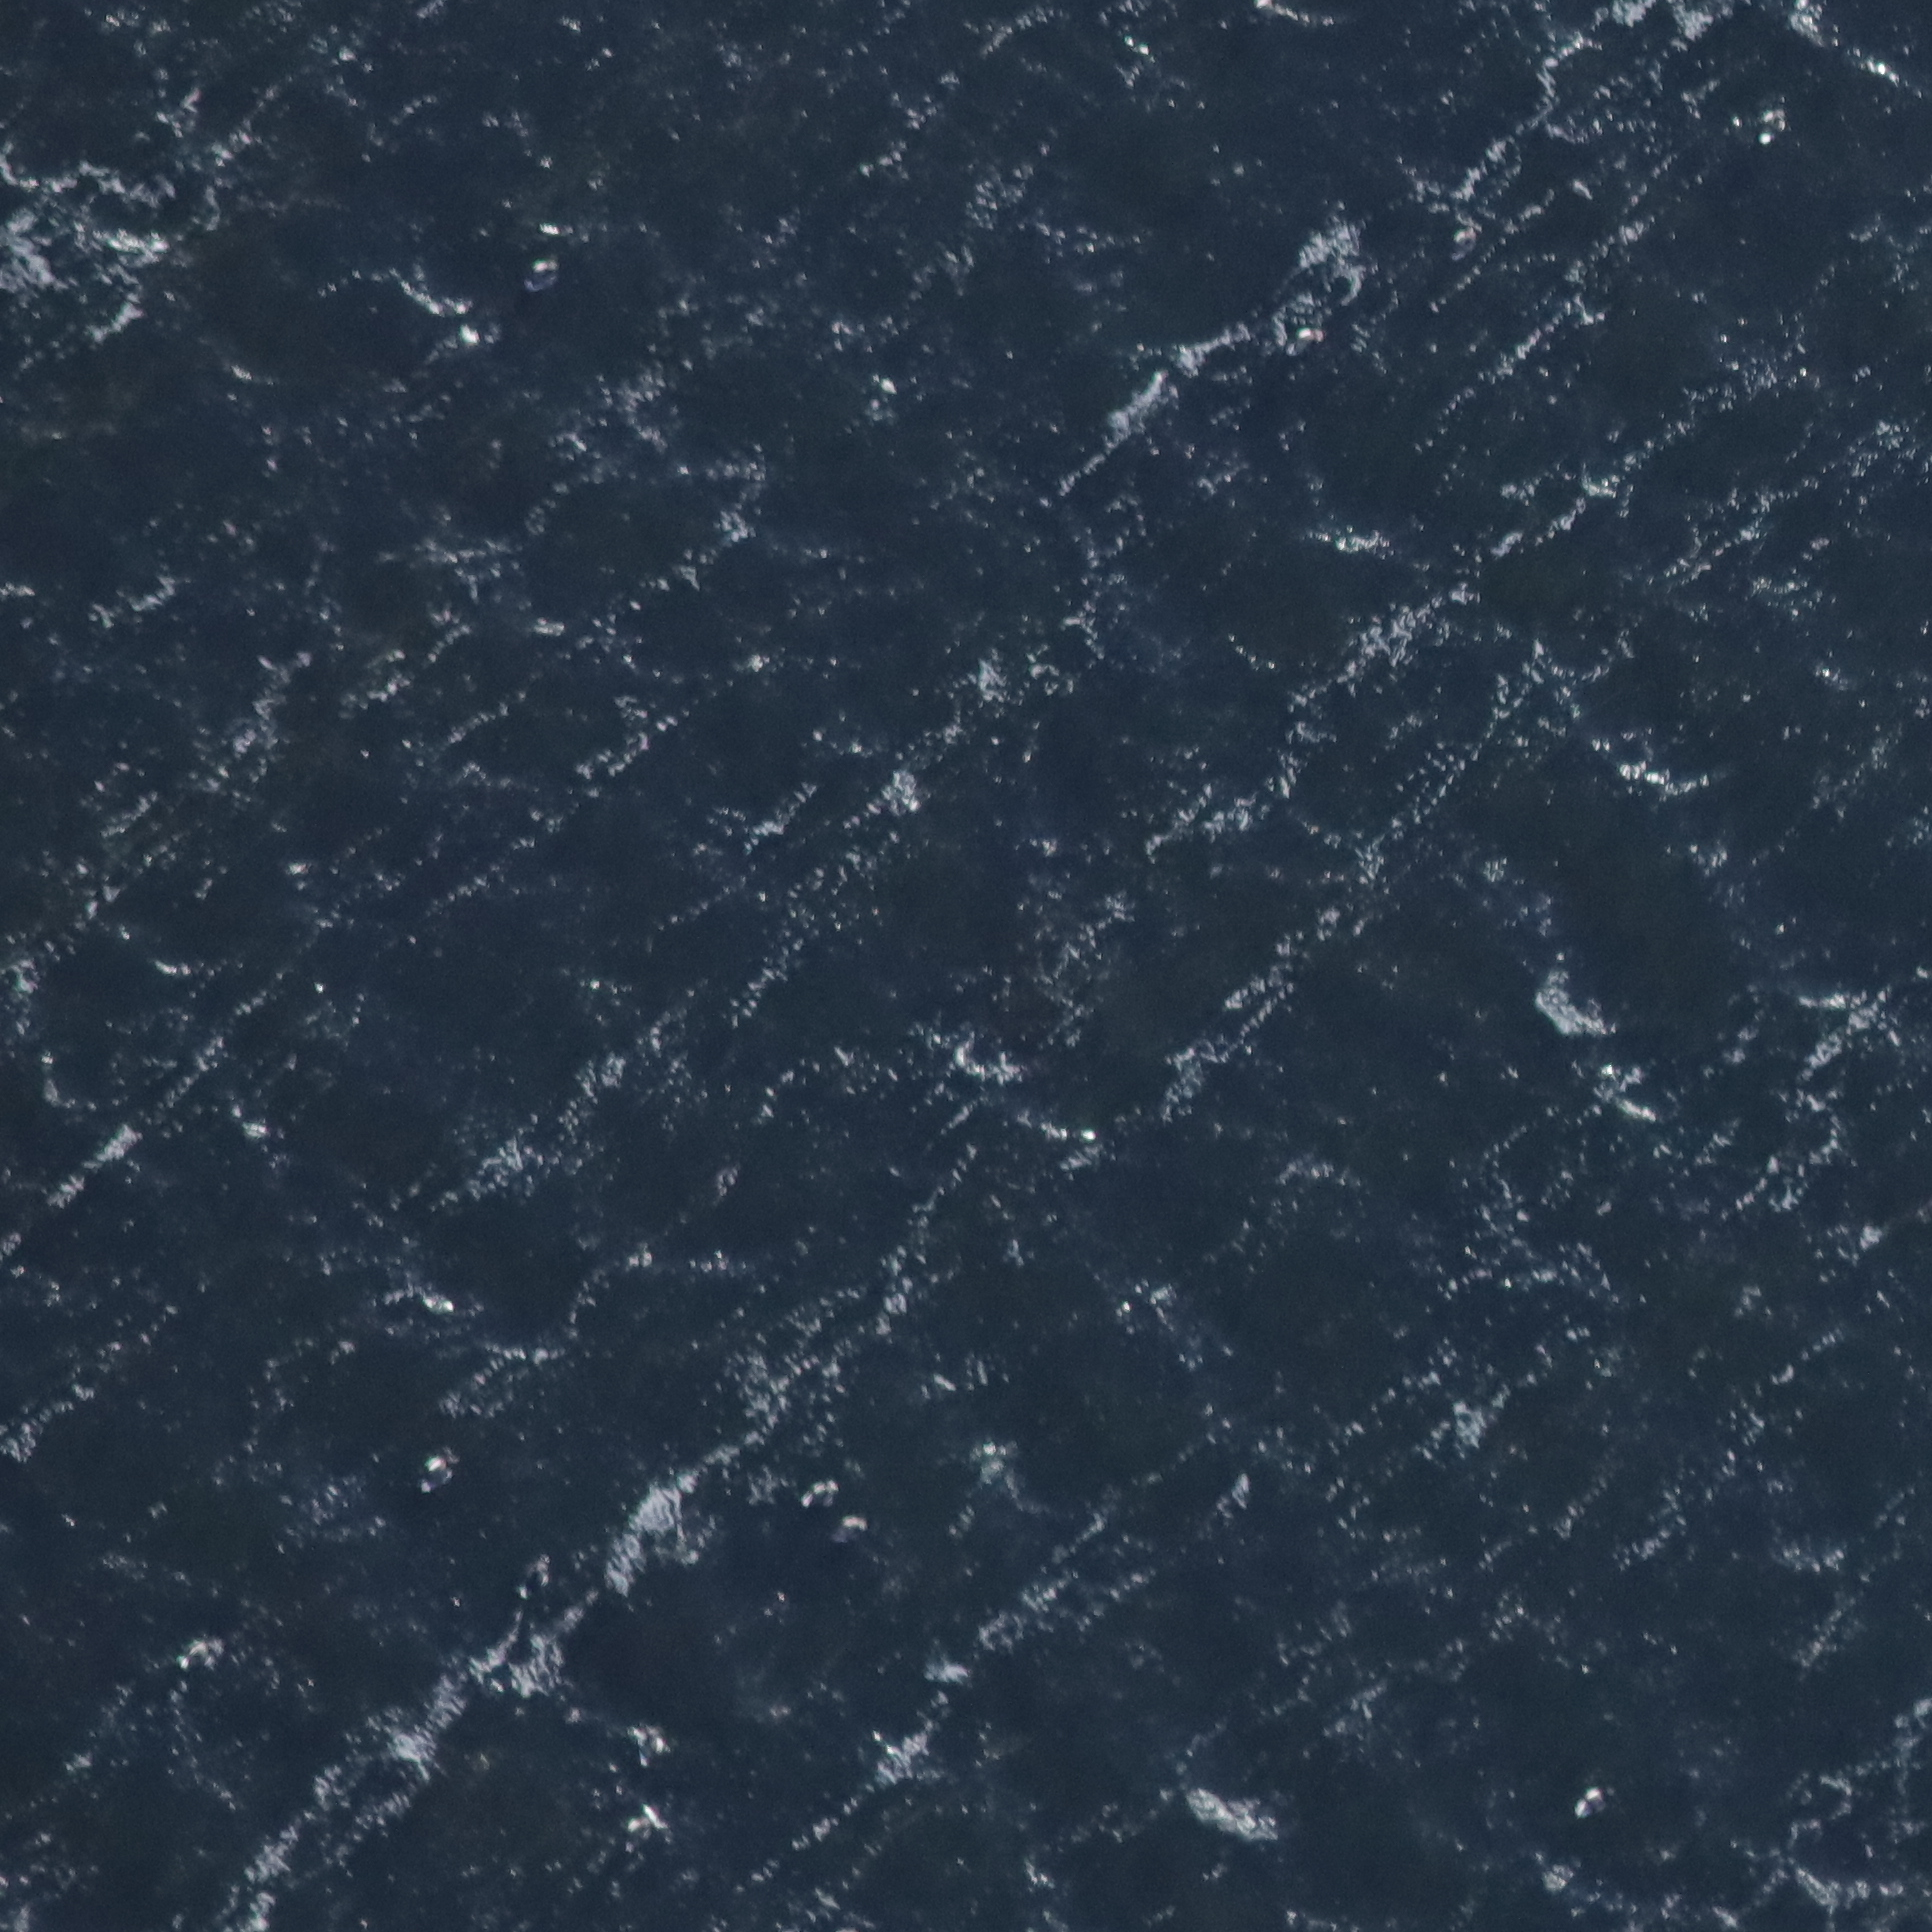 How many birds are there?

10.